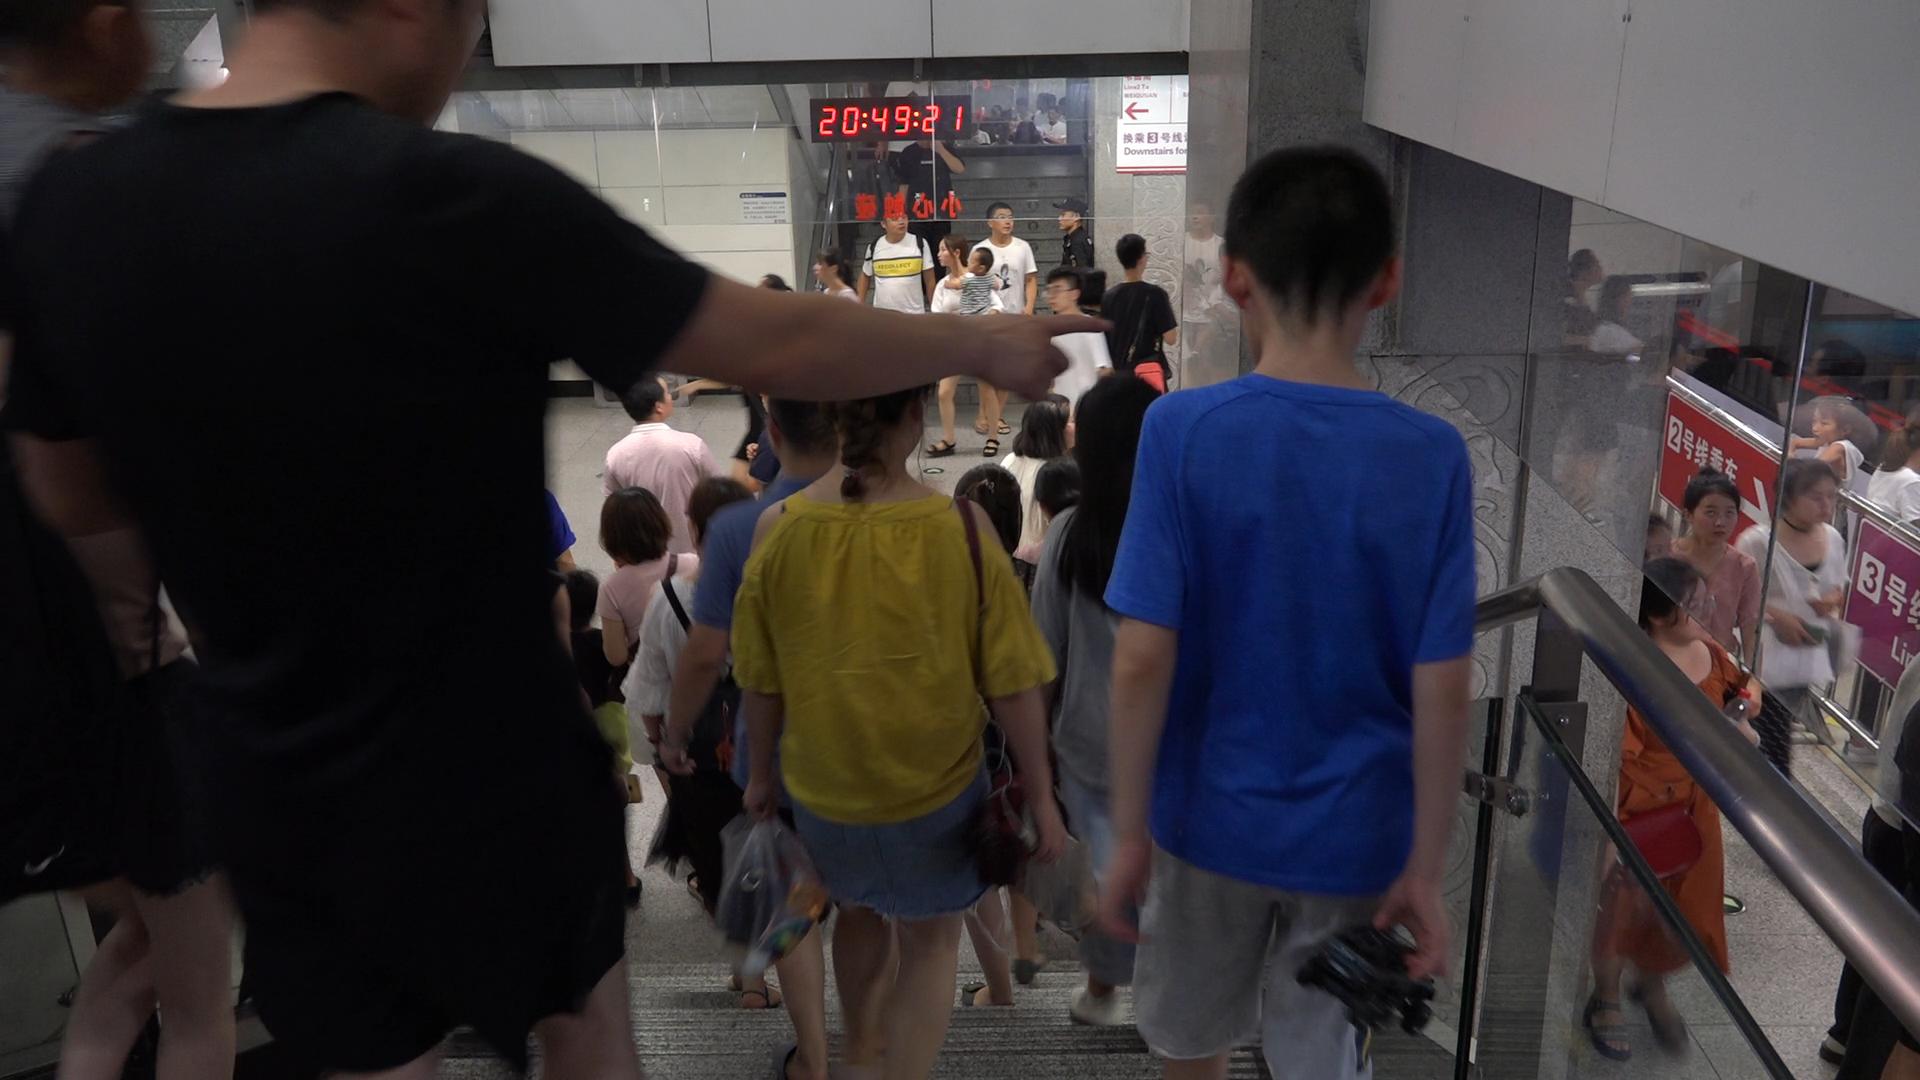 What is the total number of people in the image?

40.